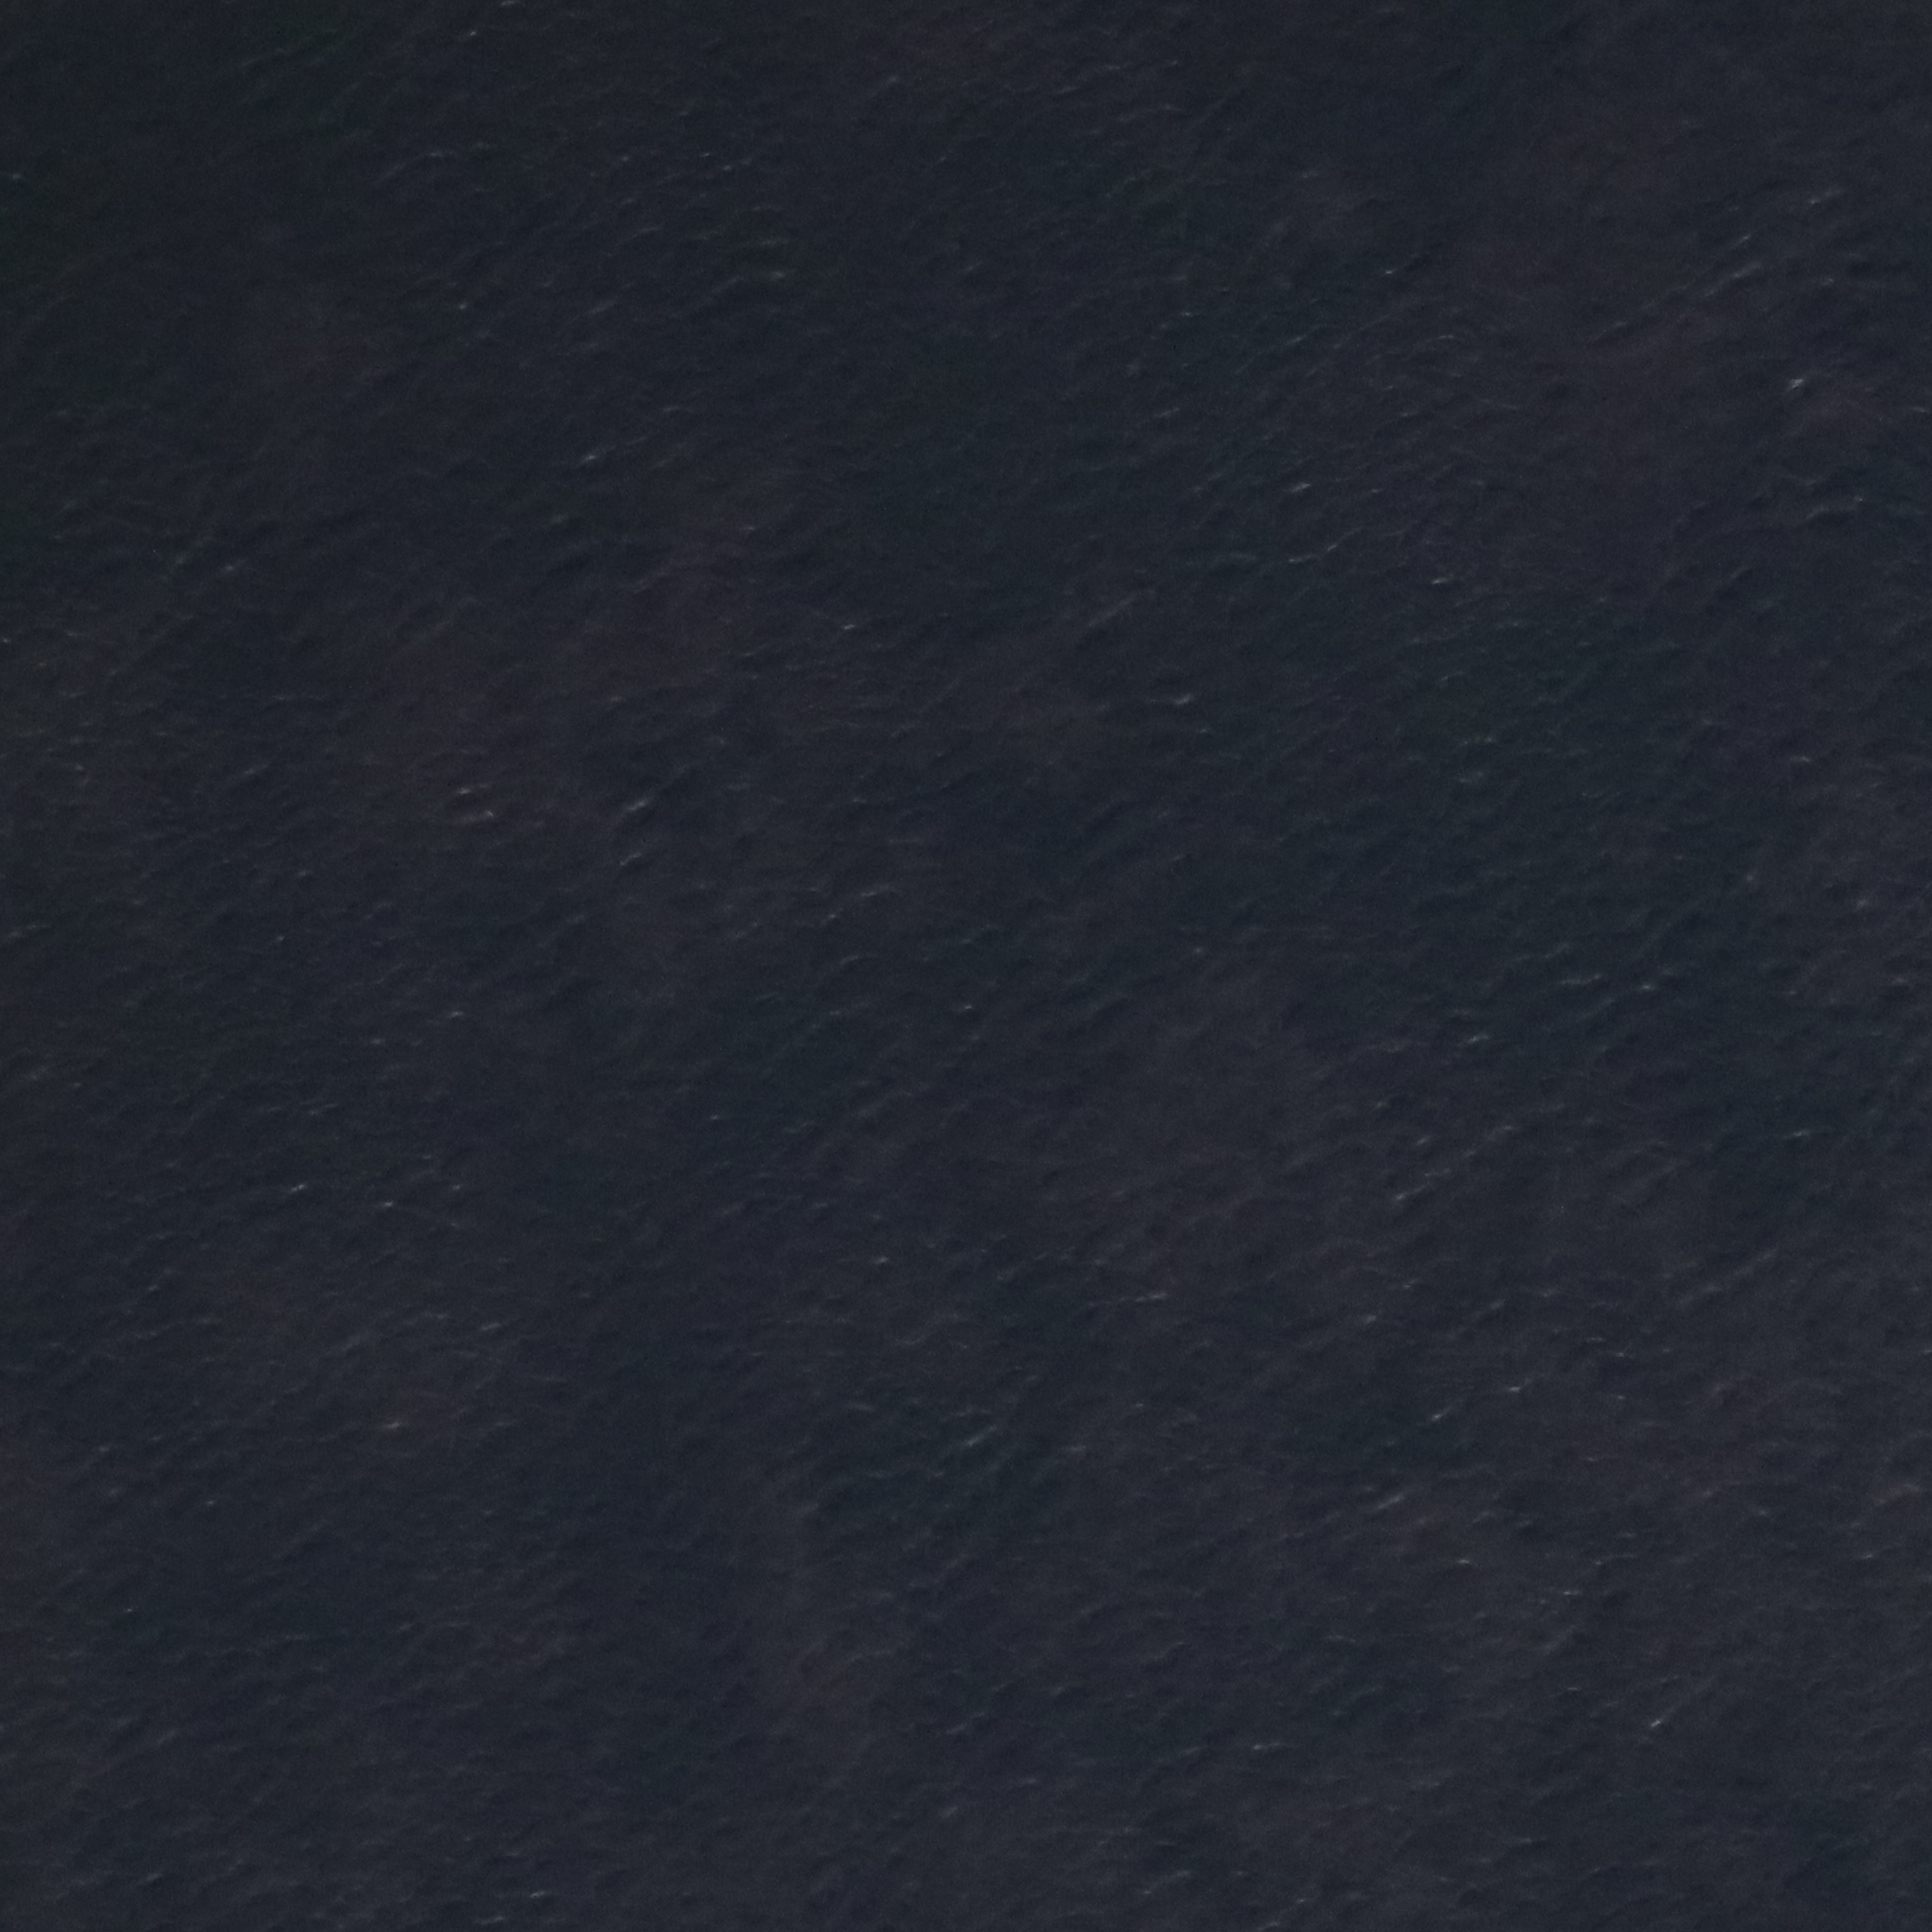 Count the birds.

0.